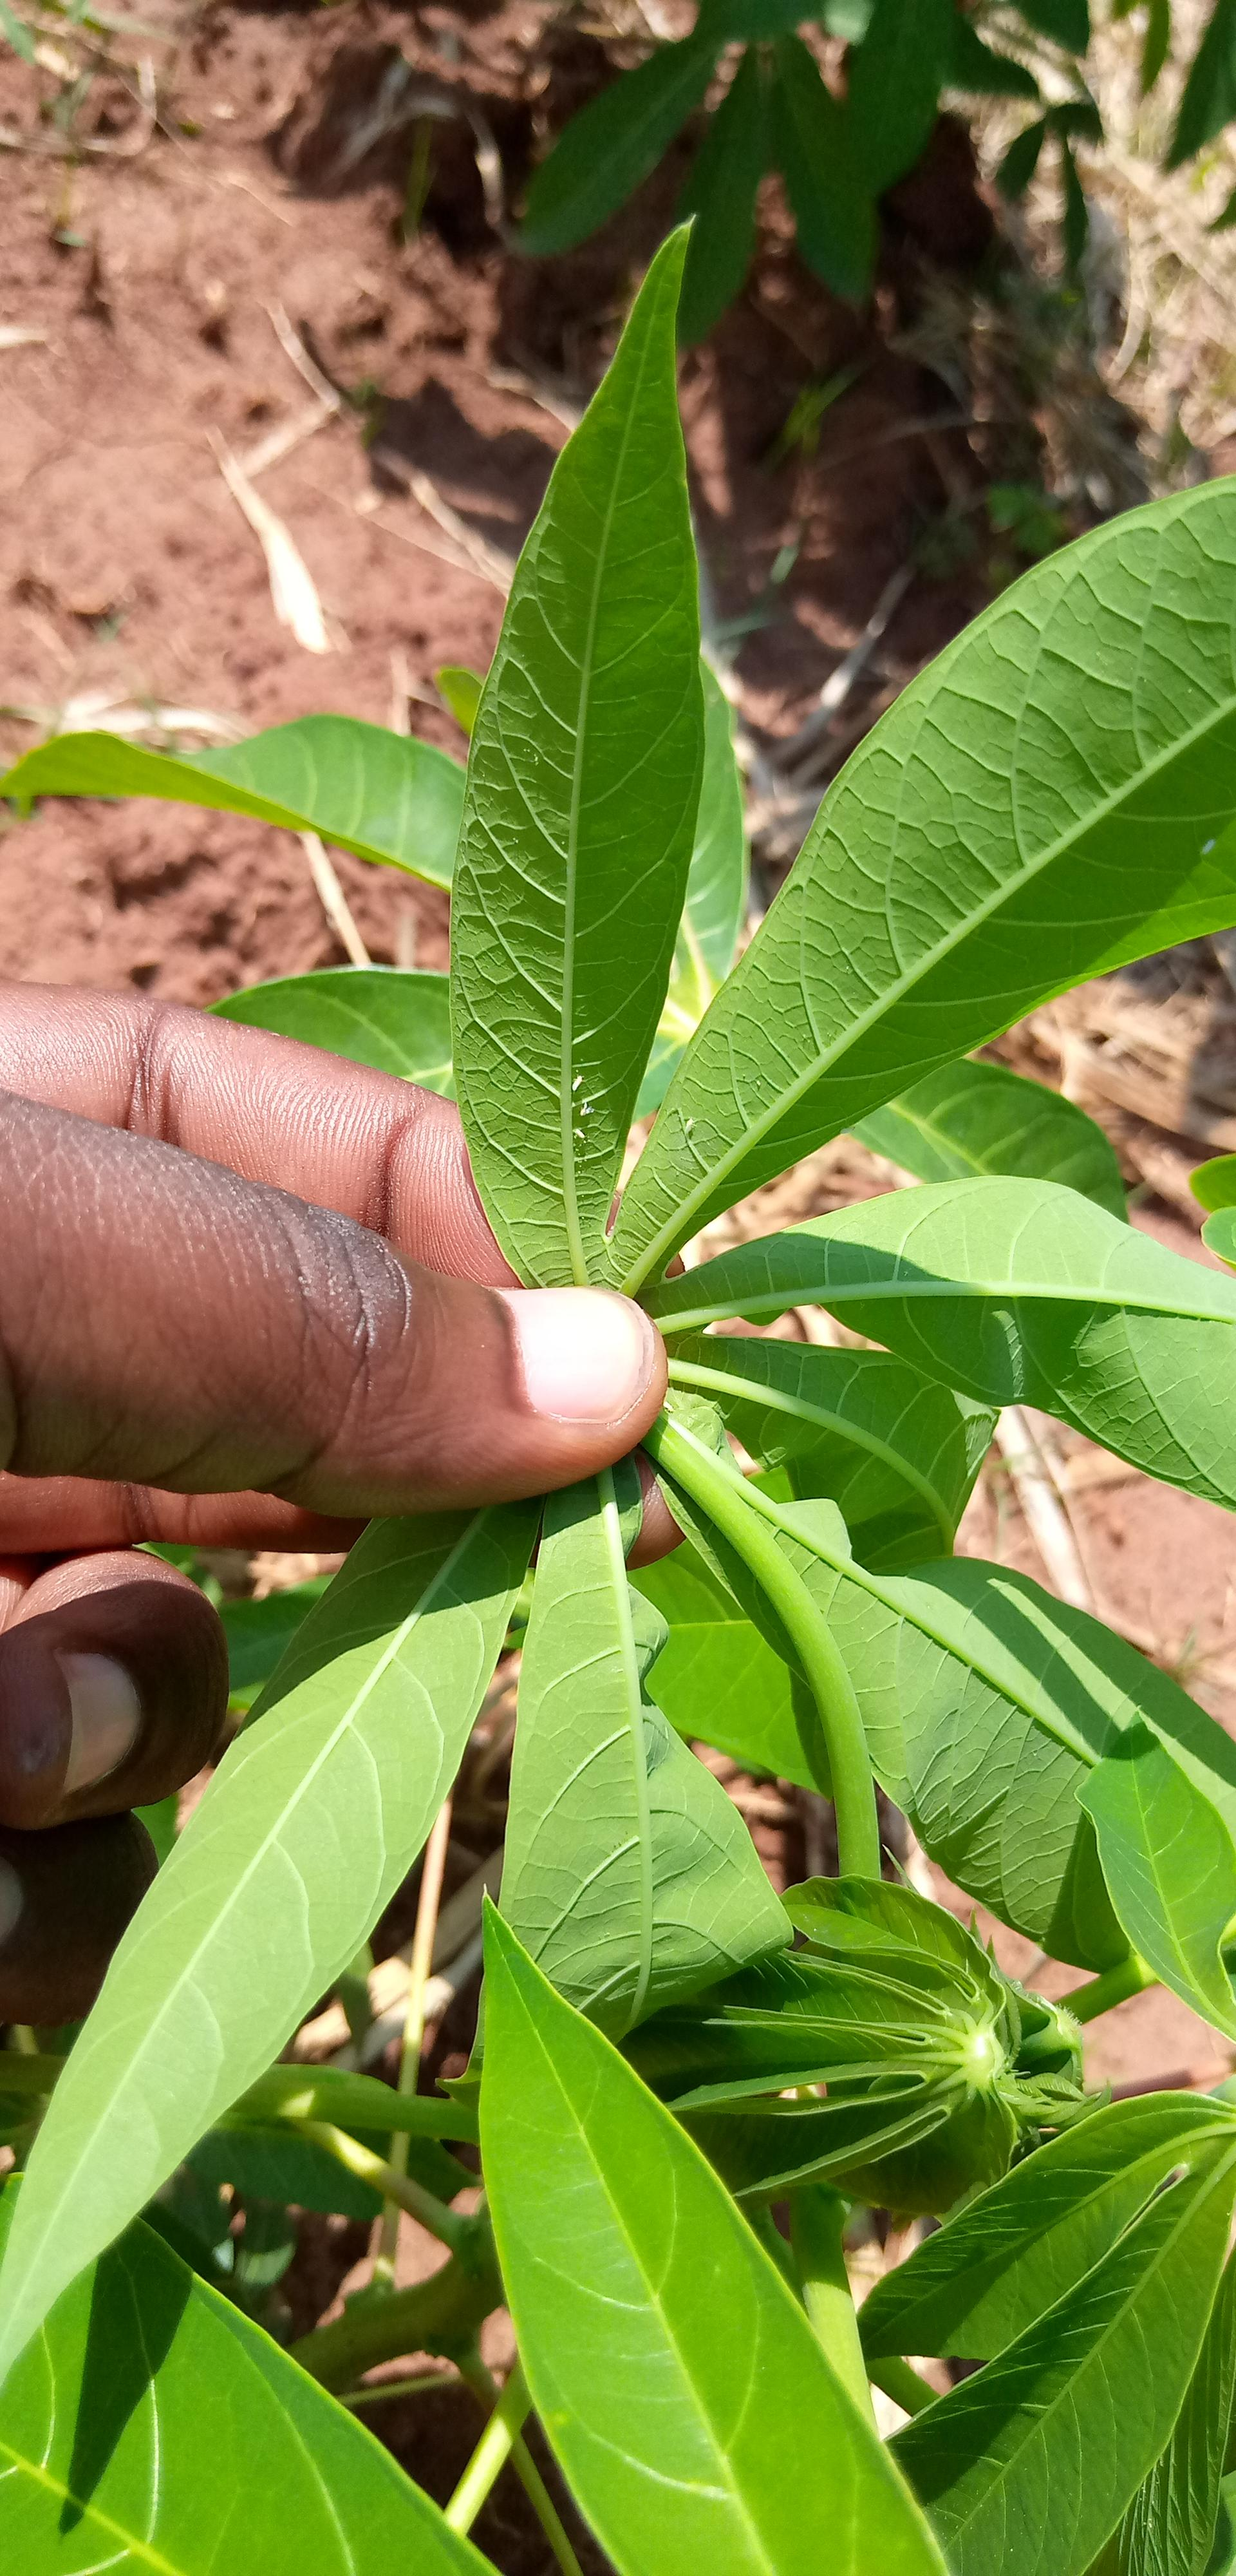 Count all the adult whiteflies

5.